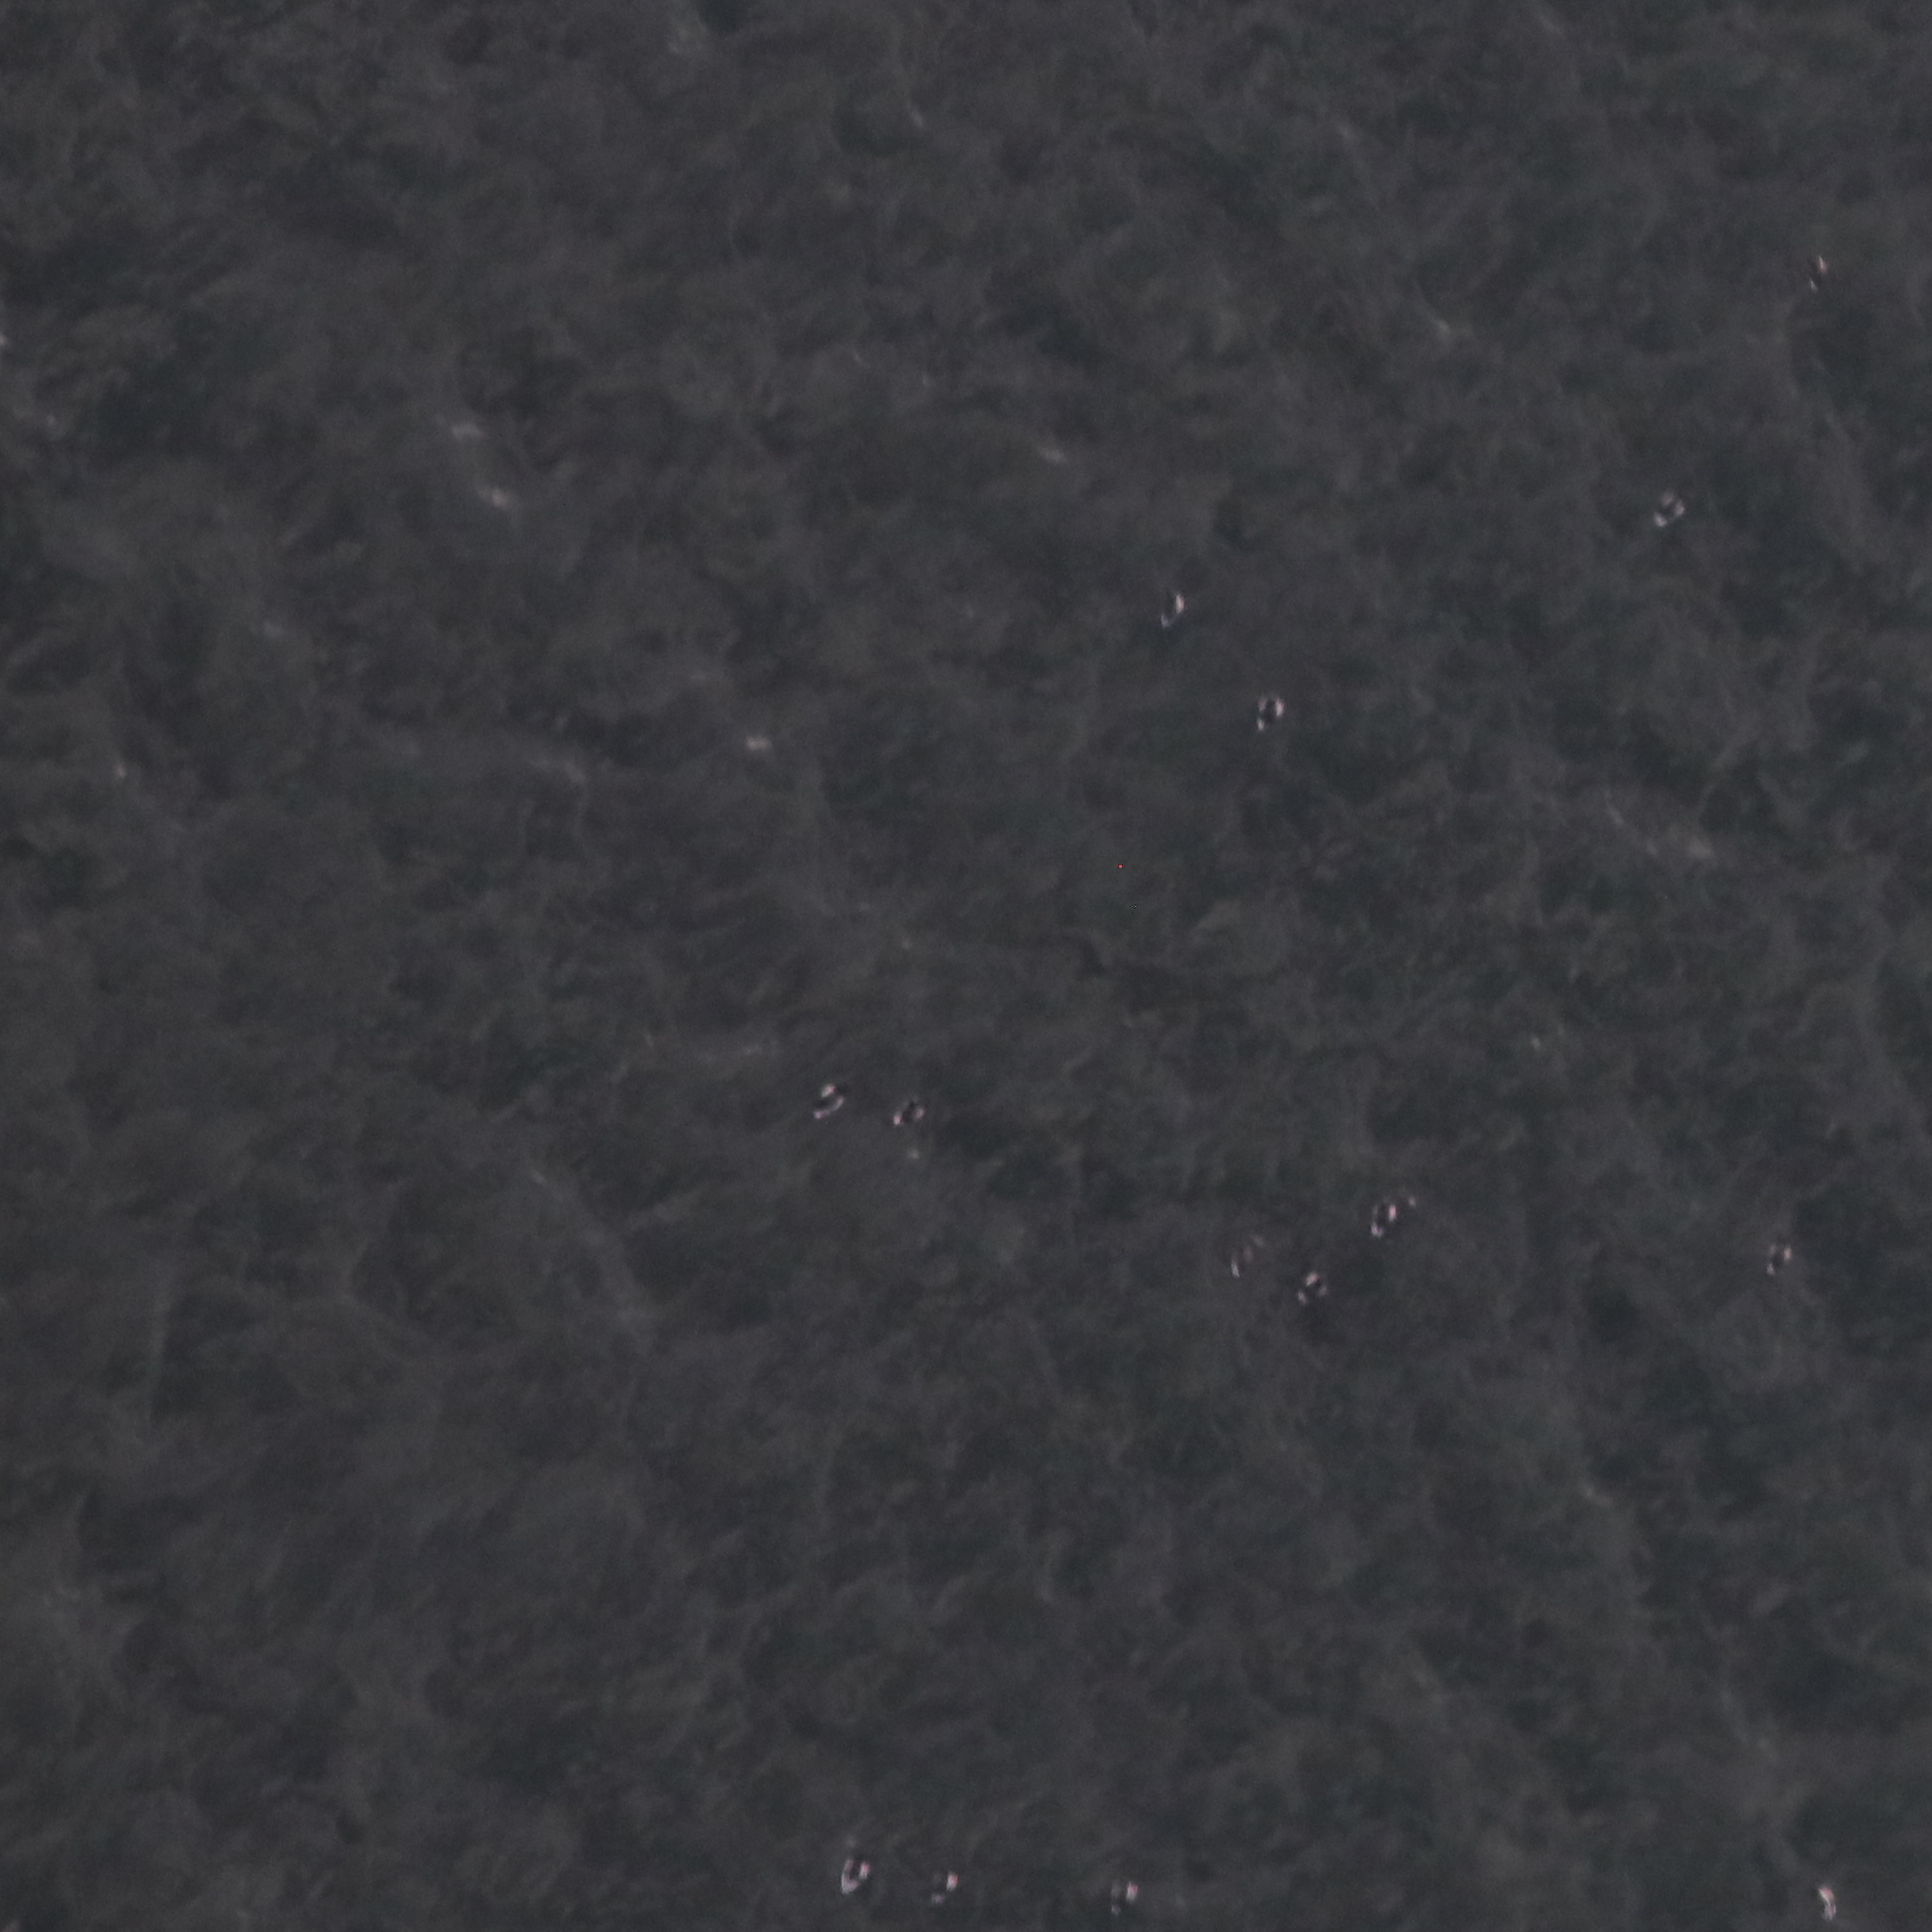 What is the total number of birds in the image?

14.